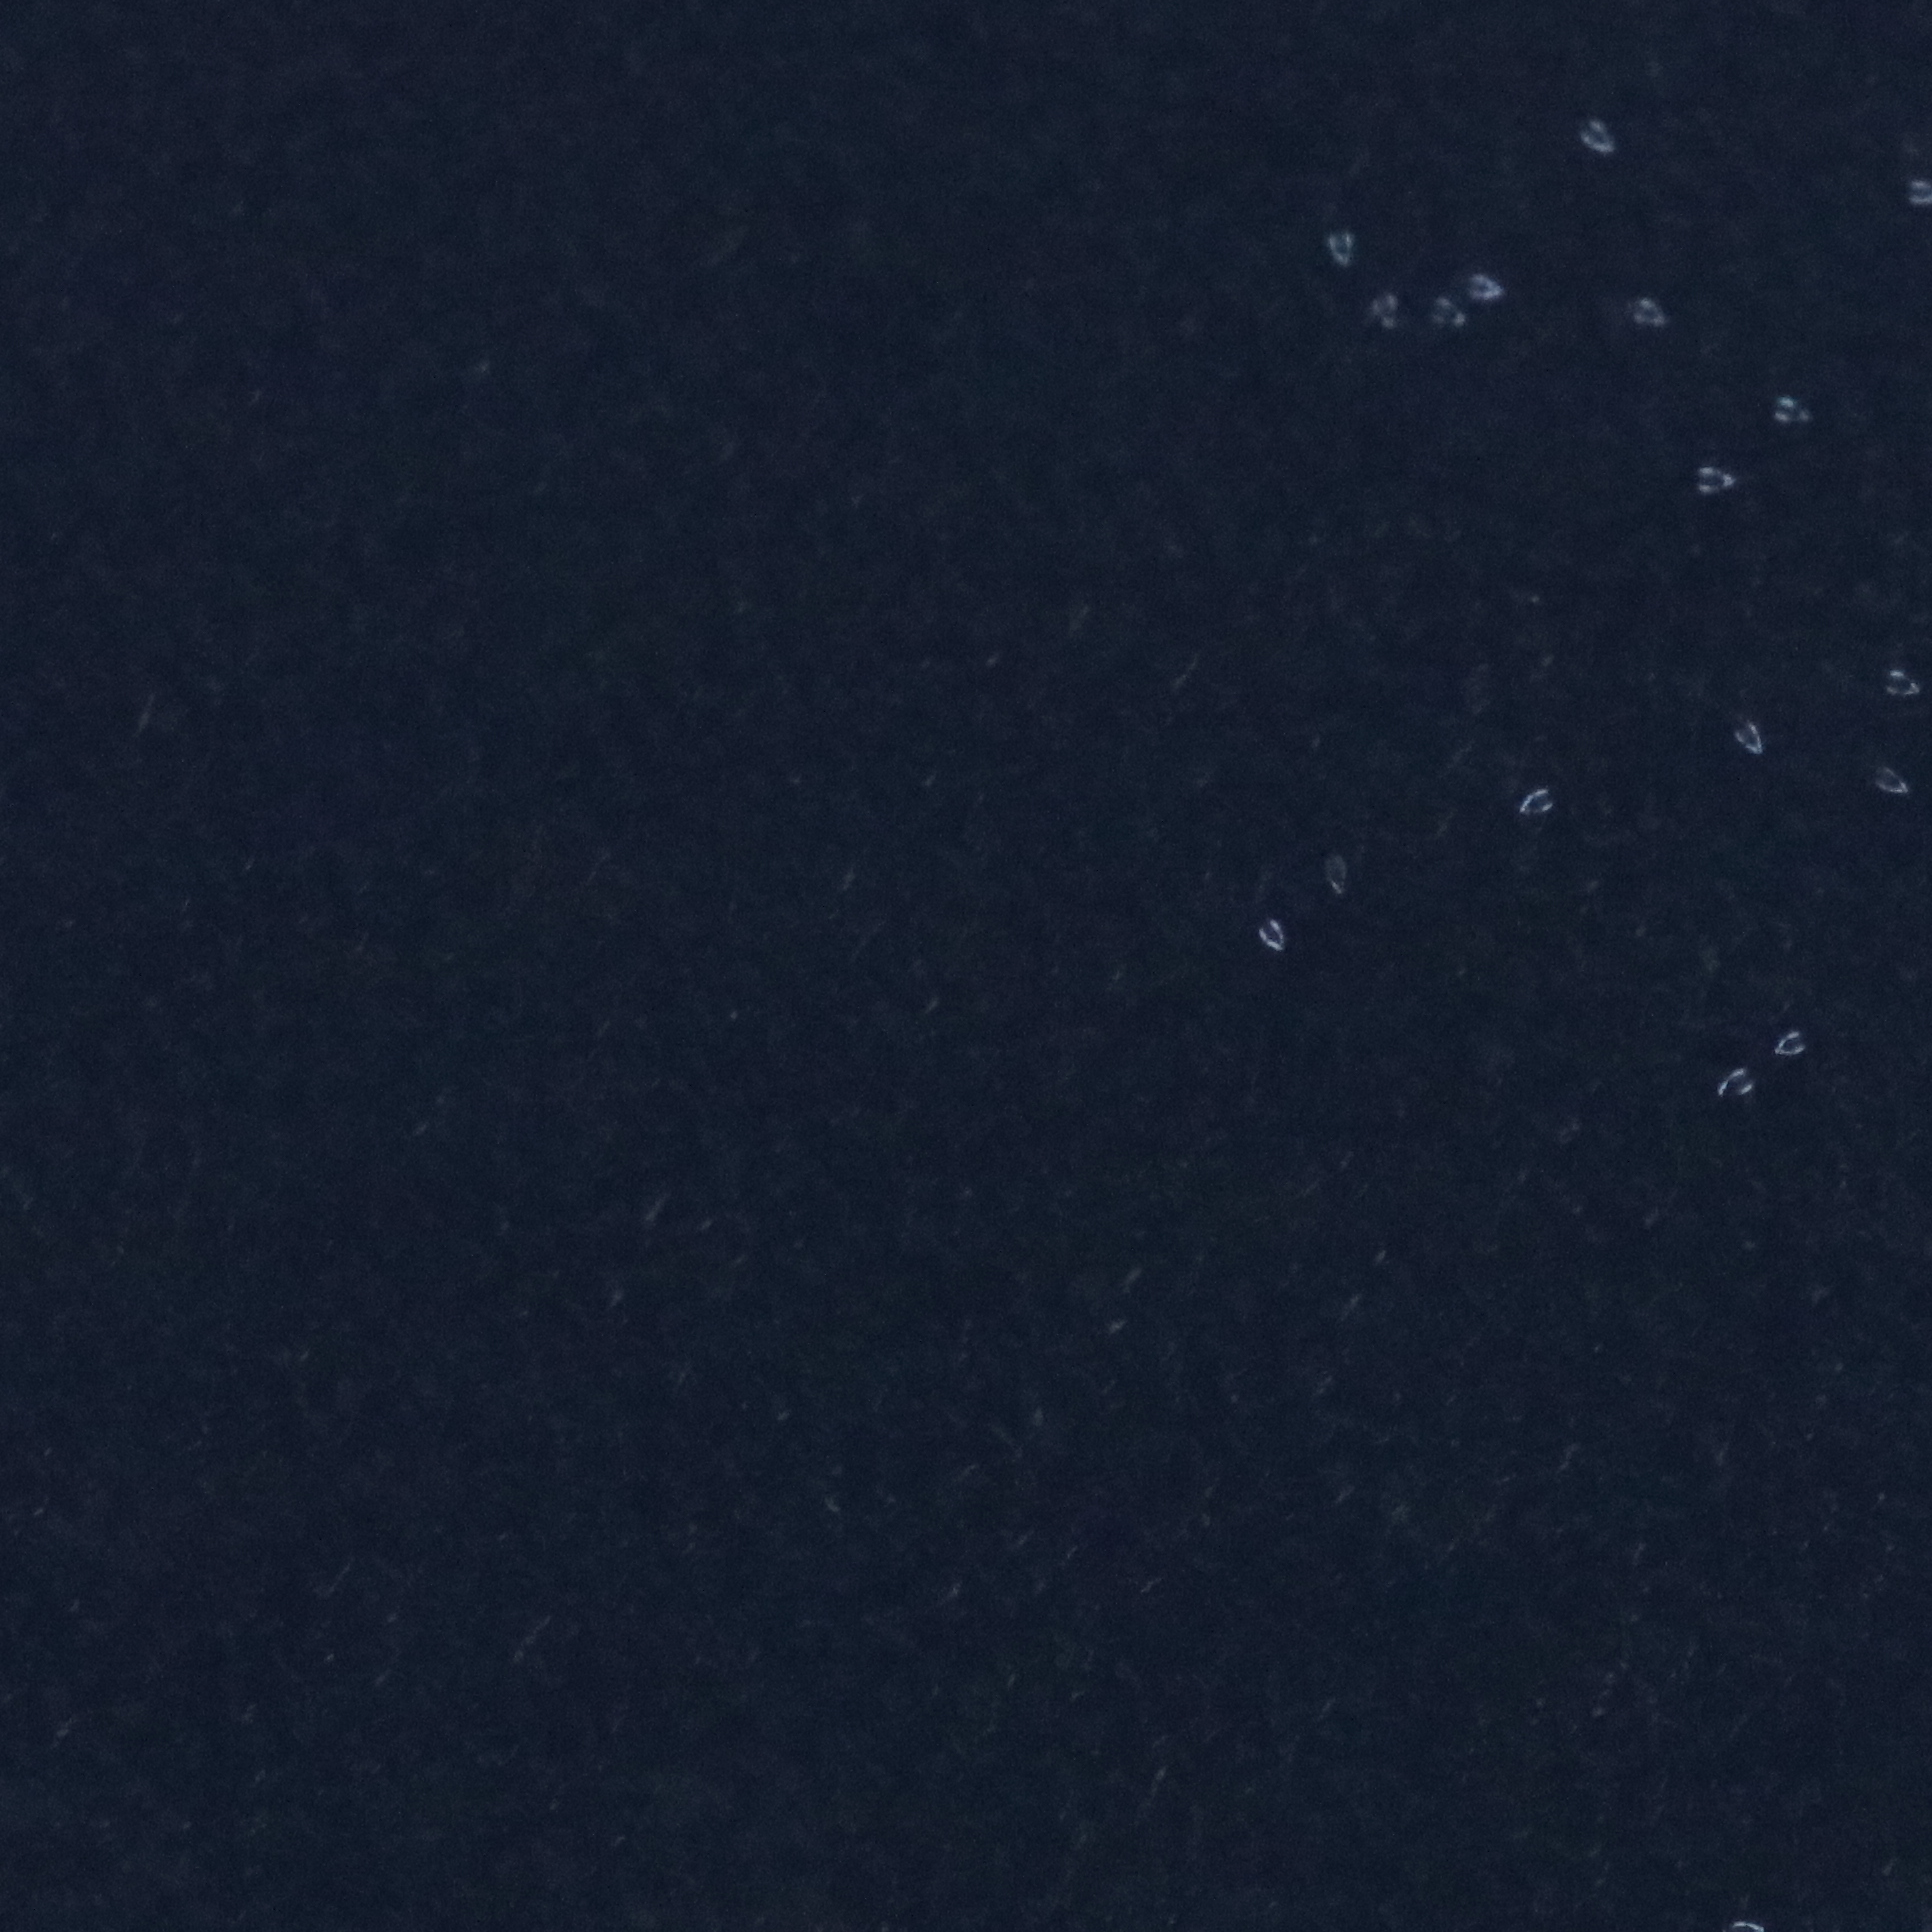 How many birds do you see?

17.